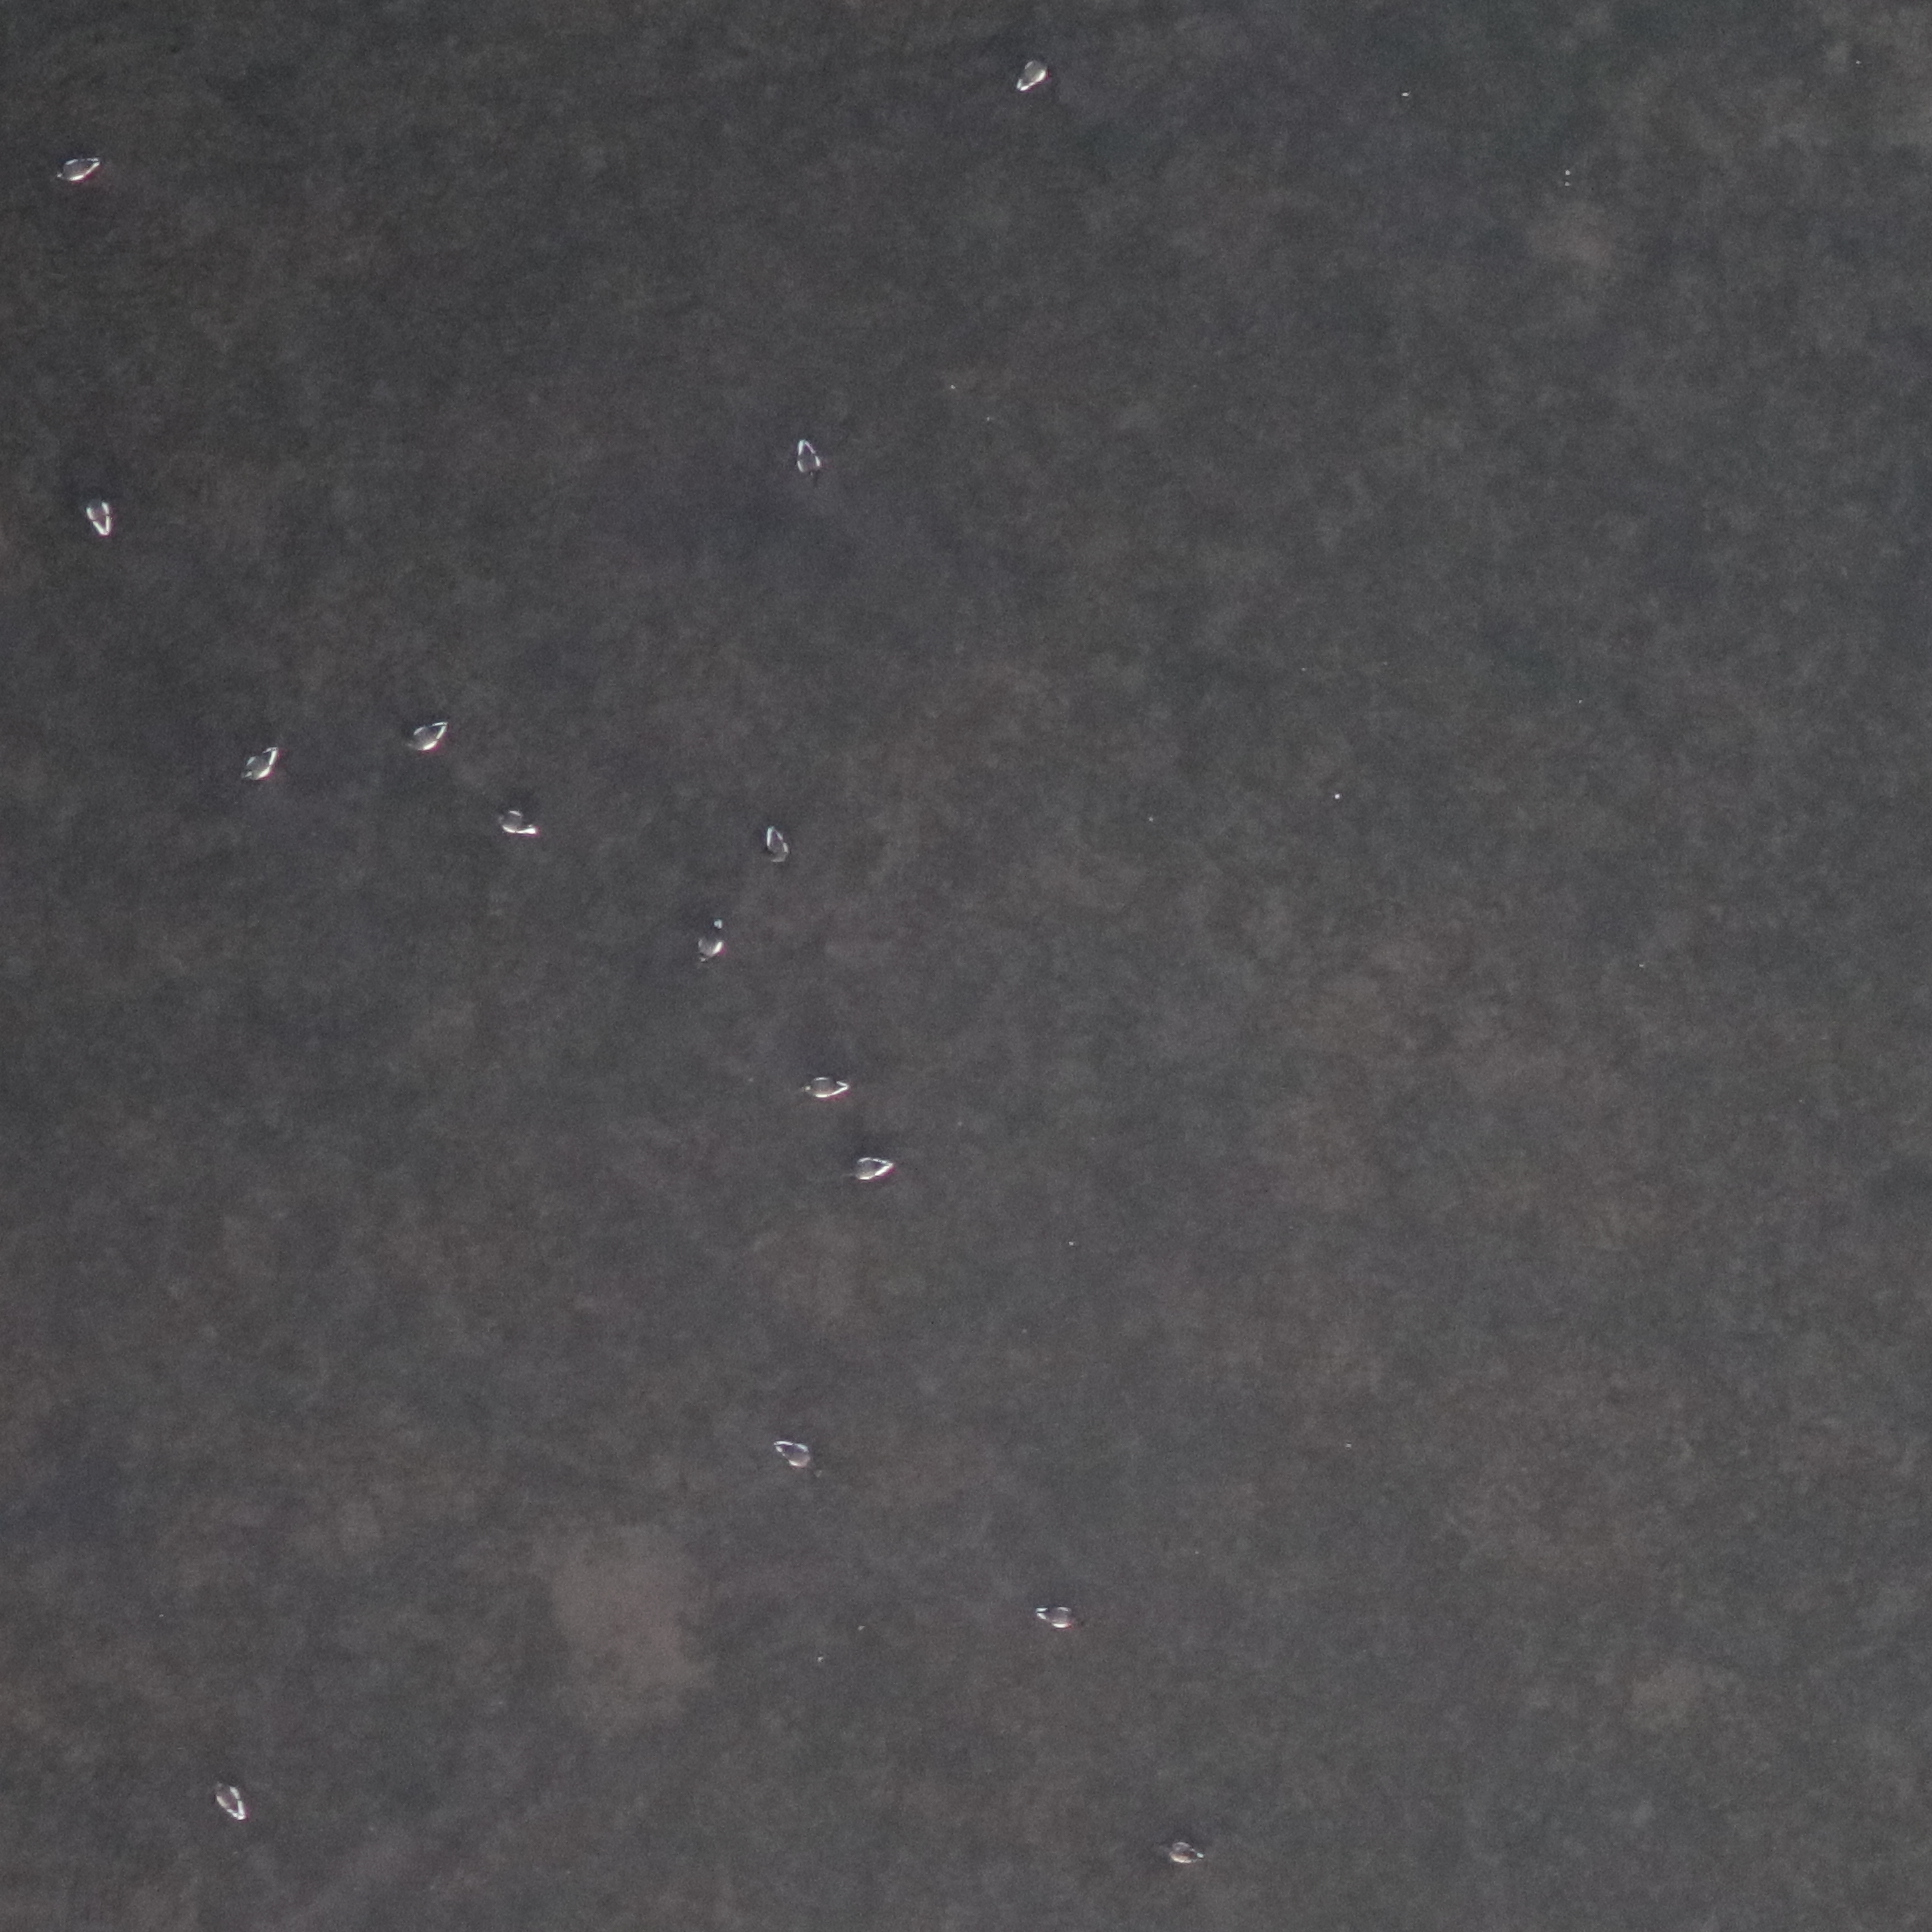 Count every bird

15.